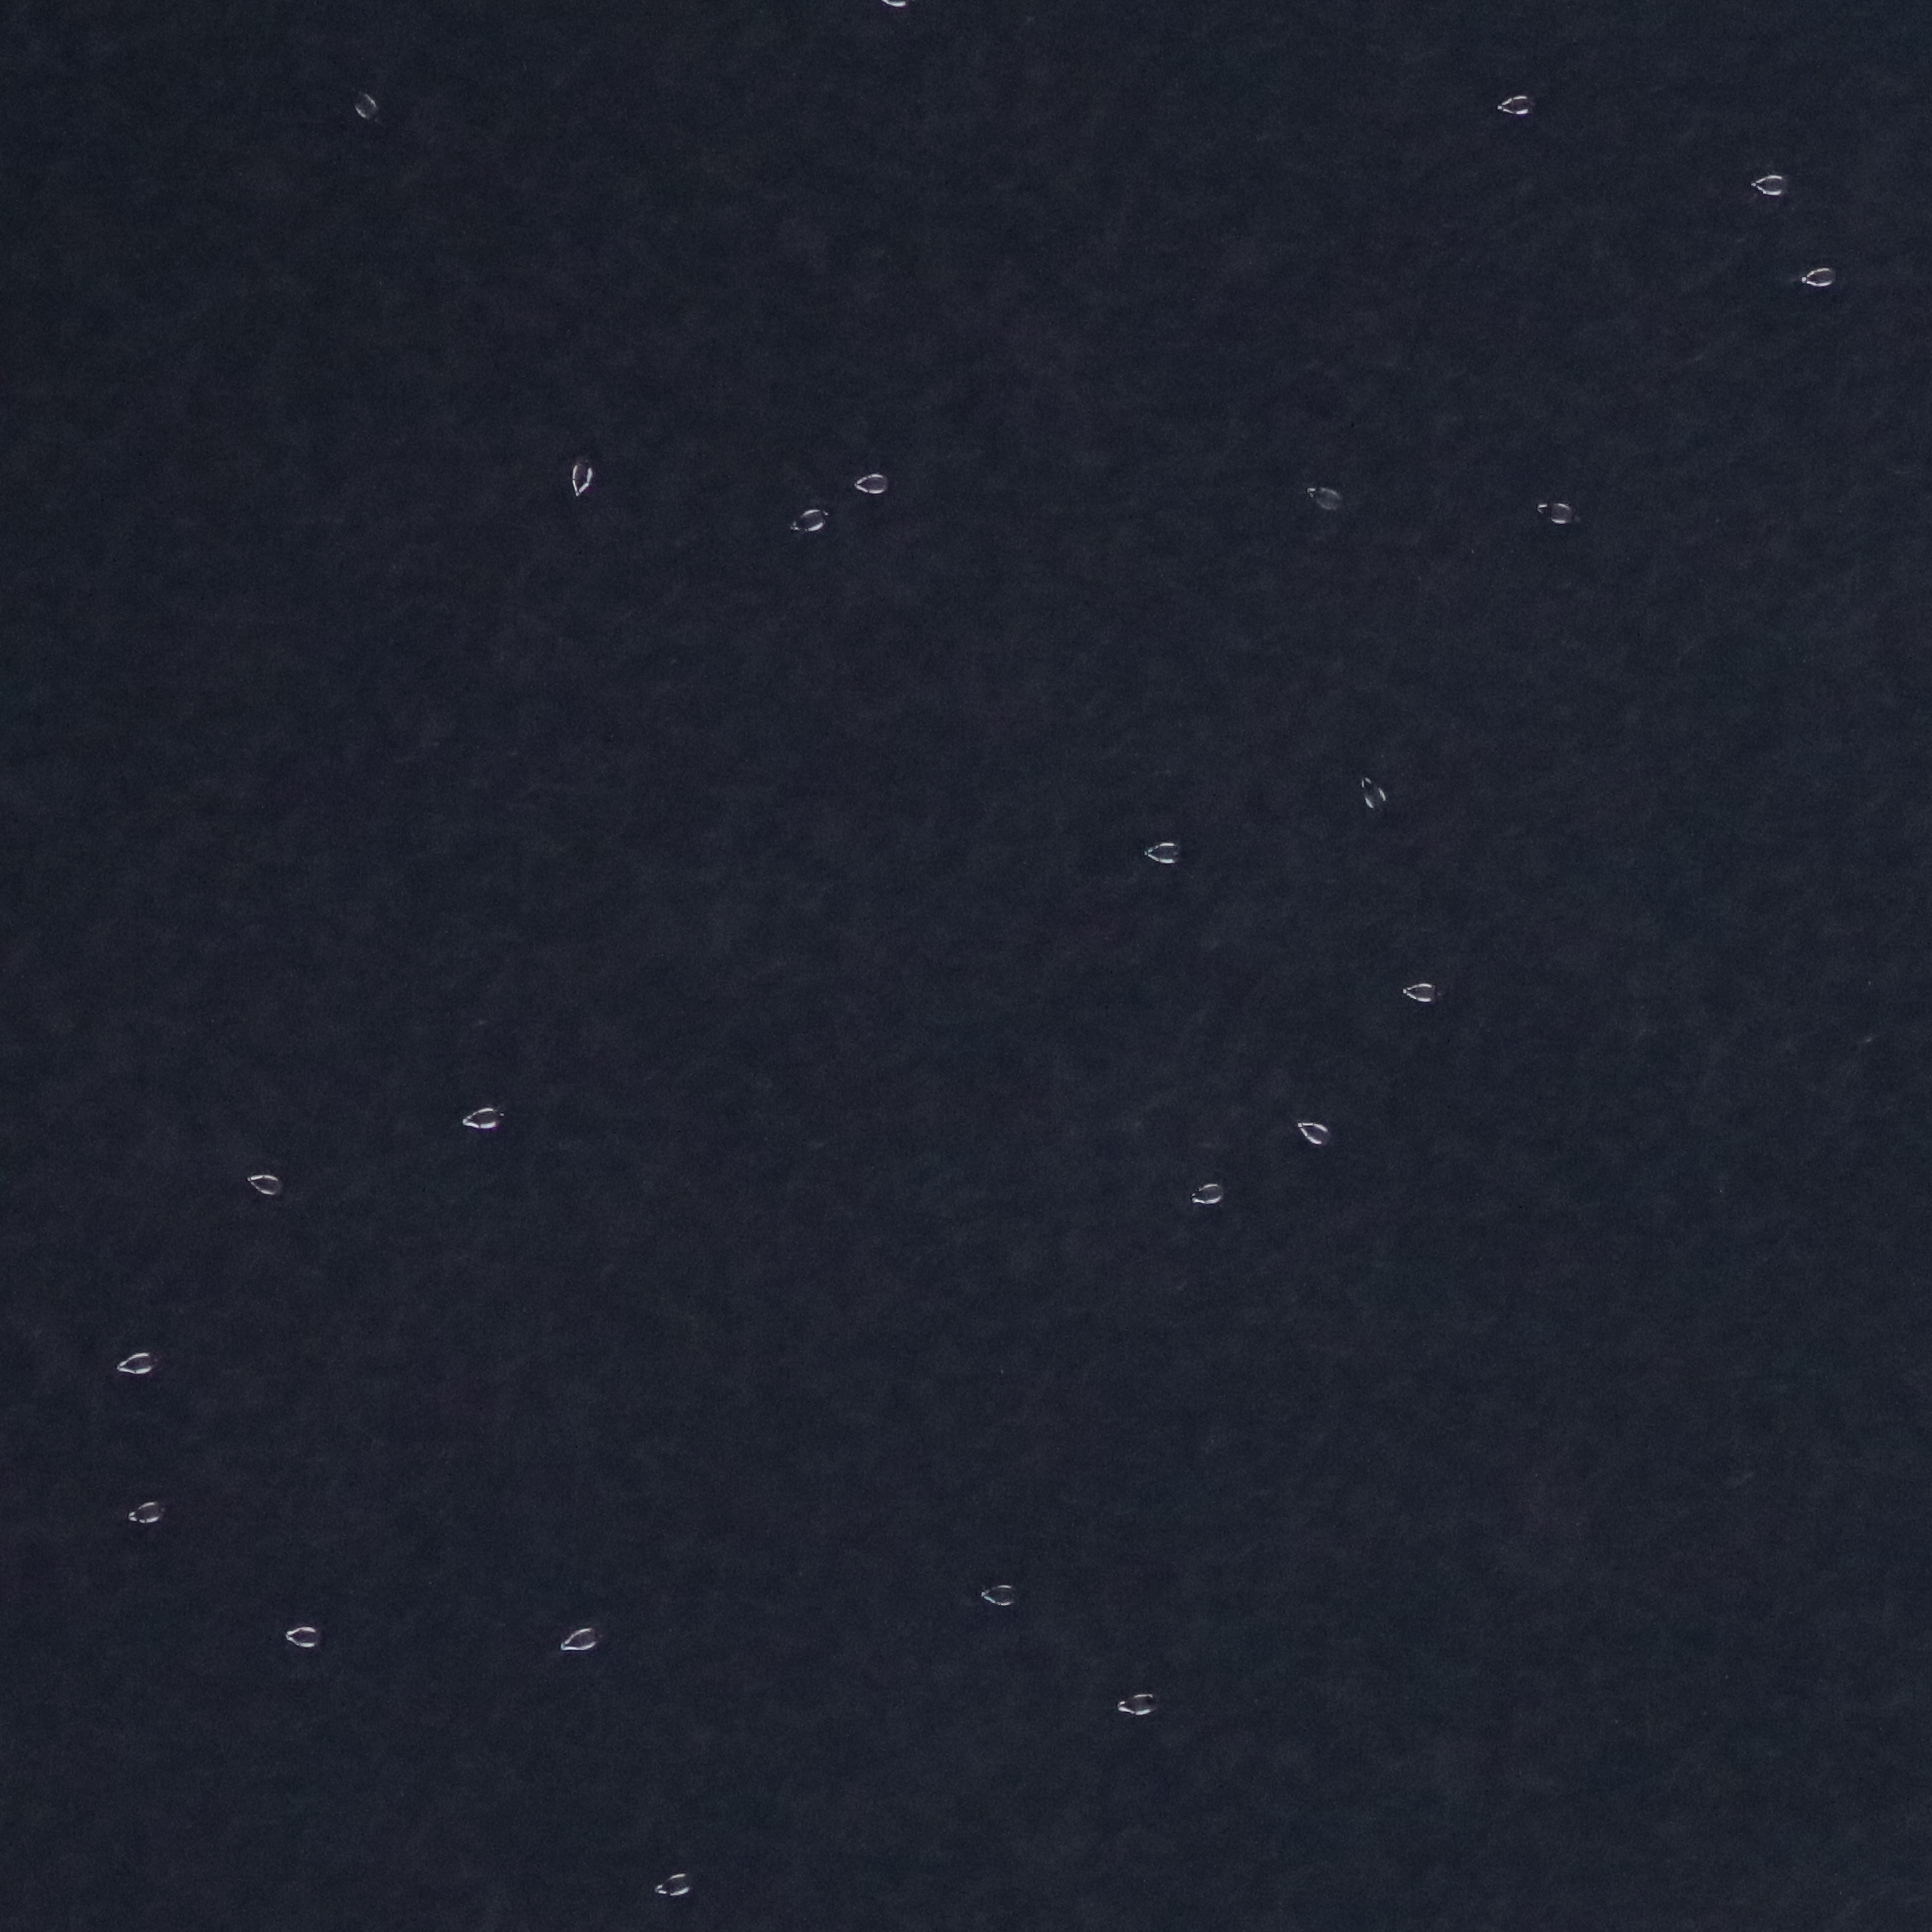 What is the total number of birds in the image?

23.